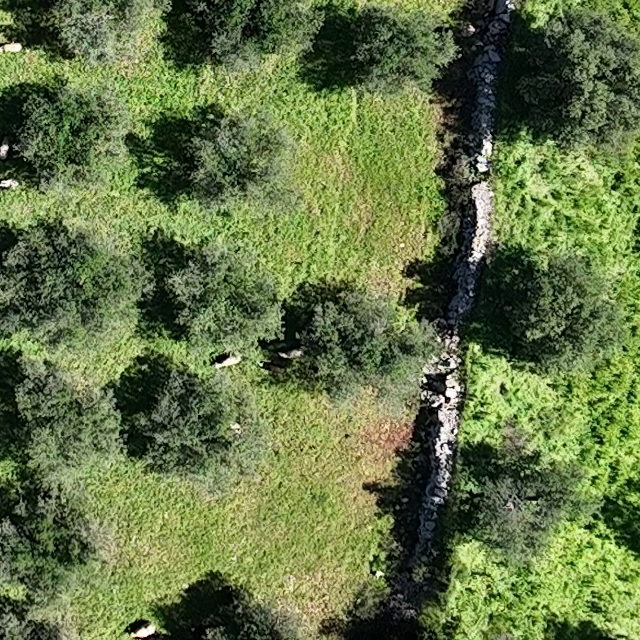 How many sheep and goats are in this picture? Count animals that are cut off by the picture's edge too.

8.